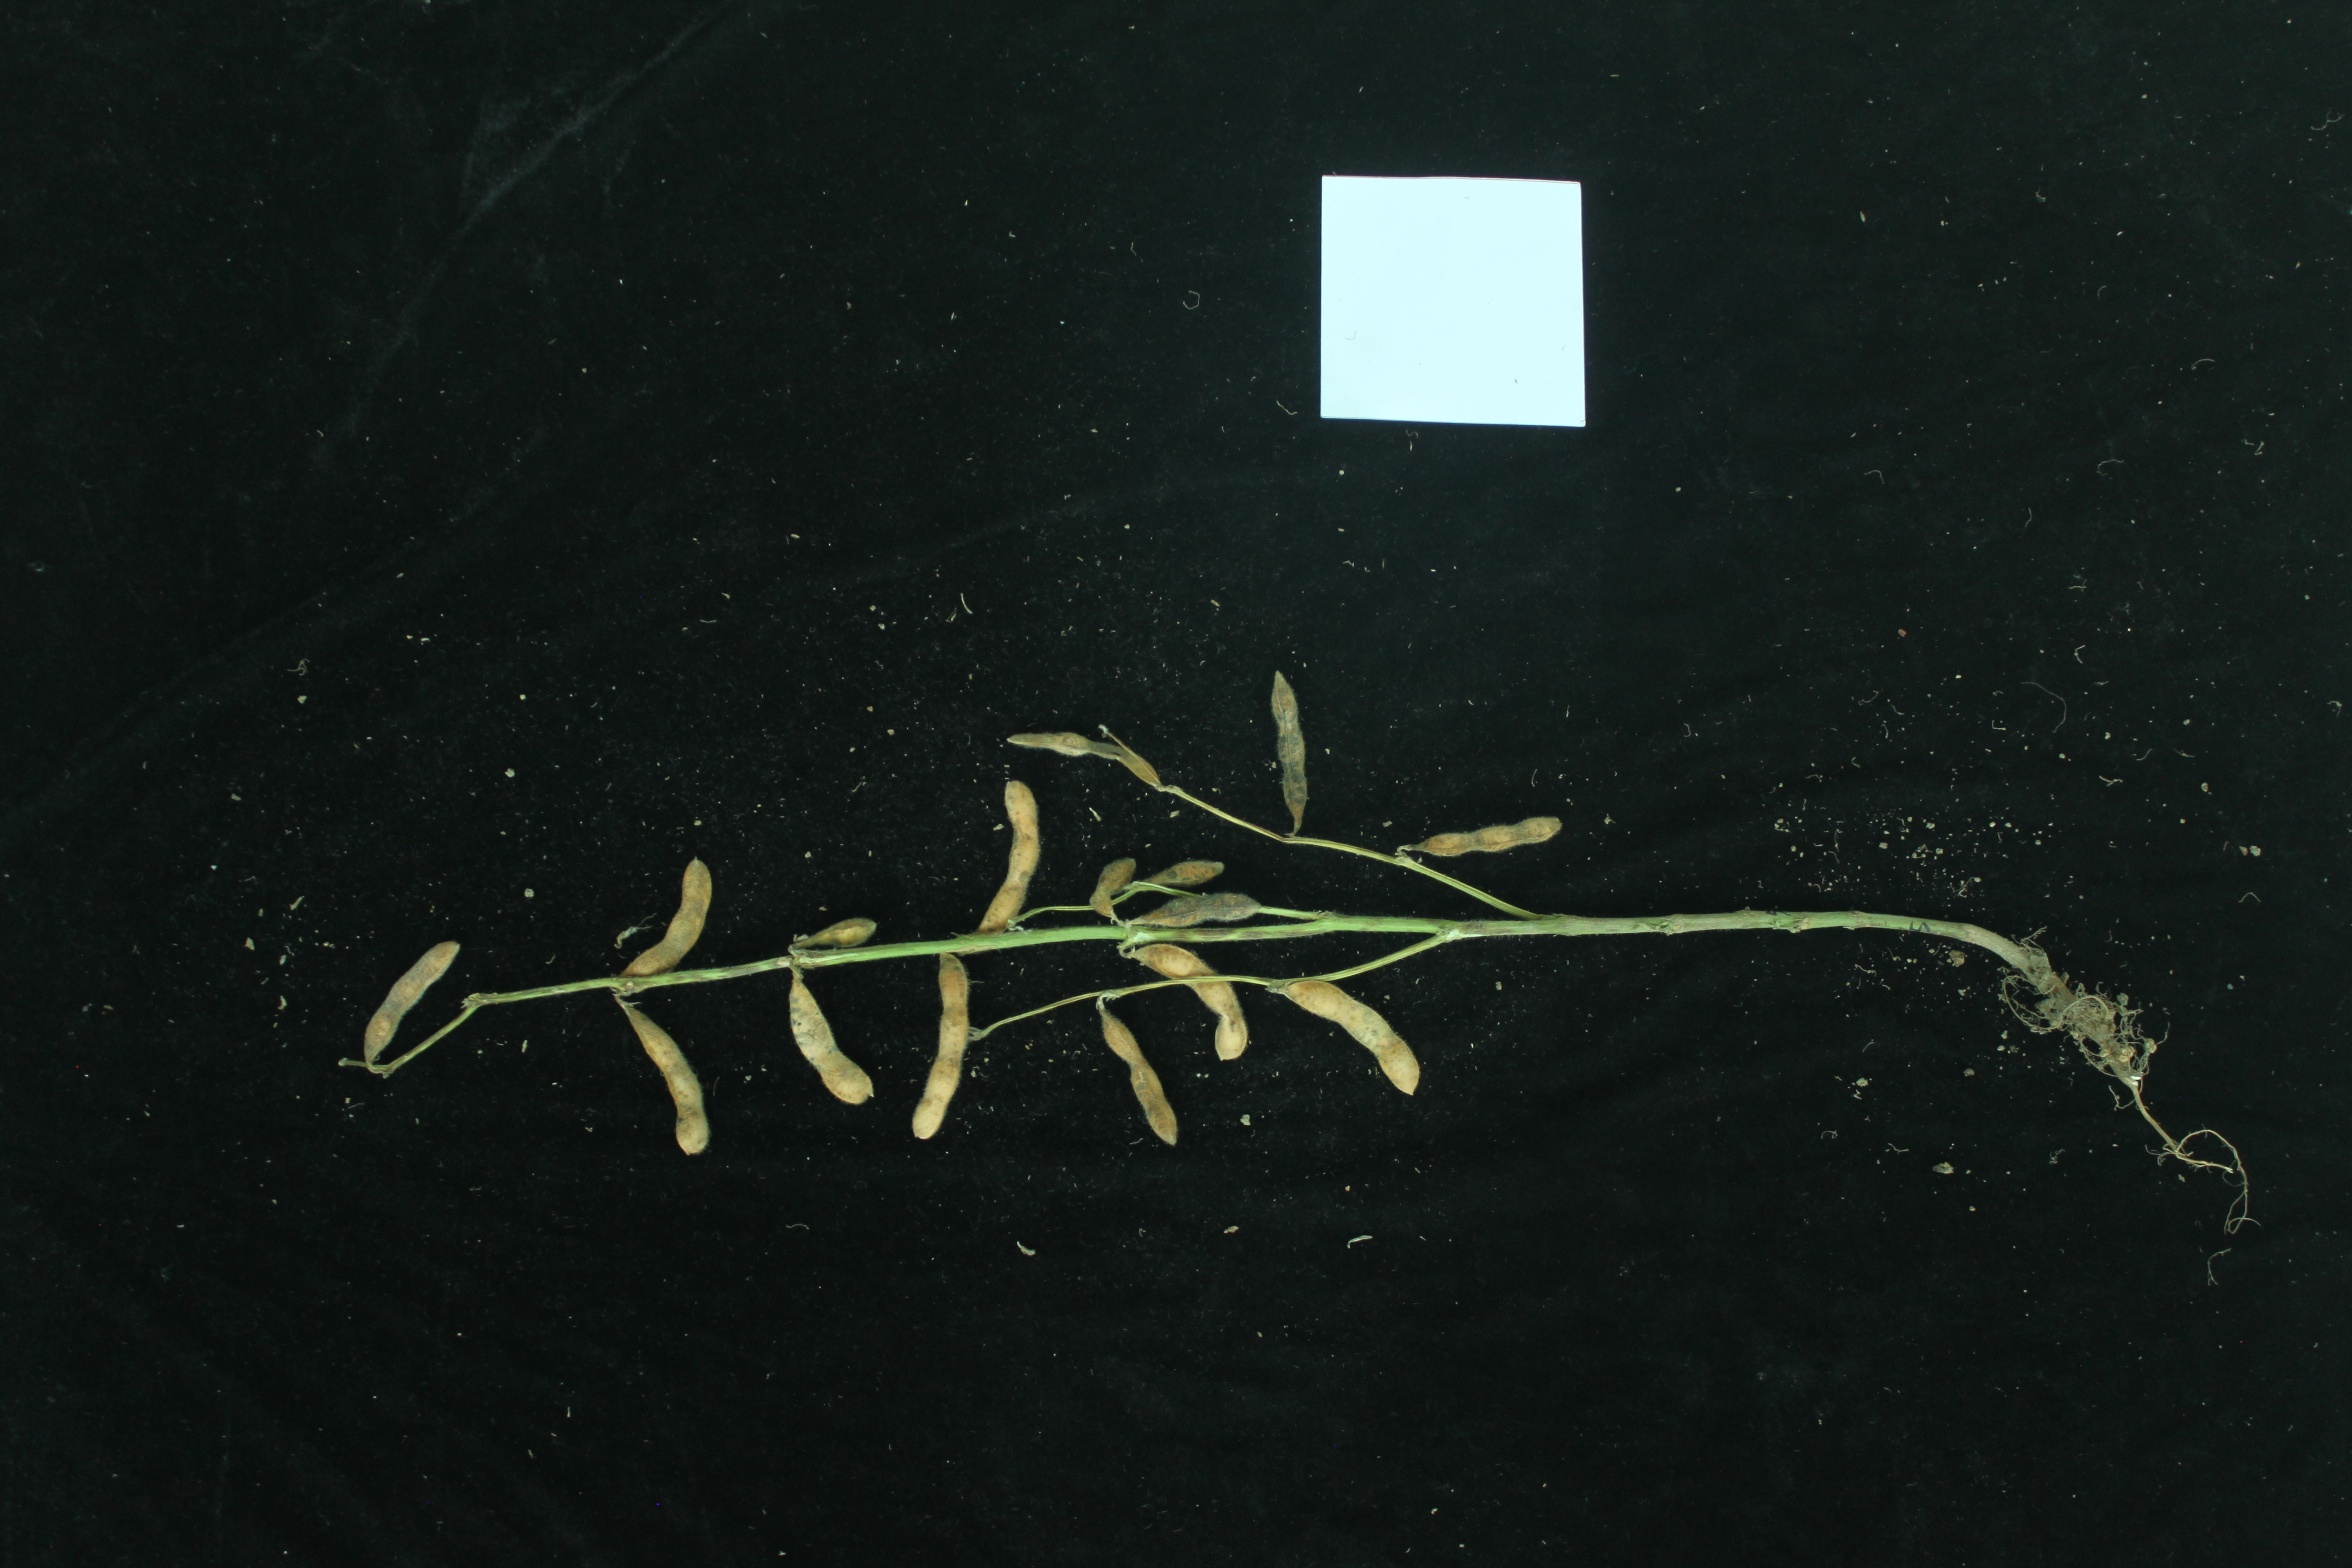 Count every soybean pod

16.